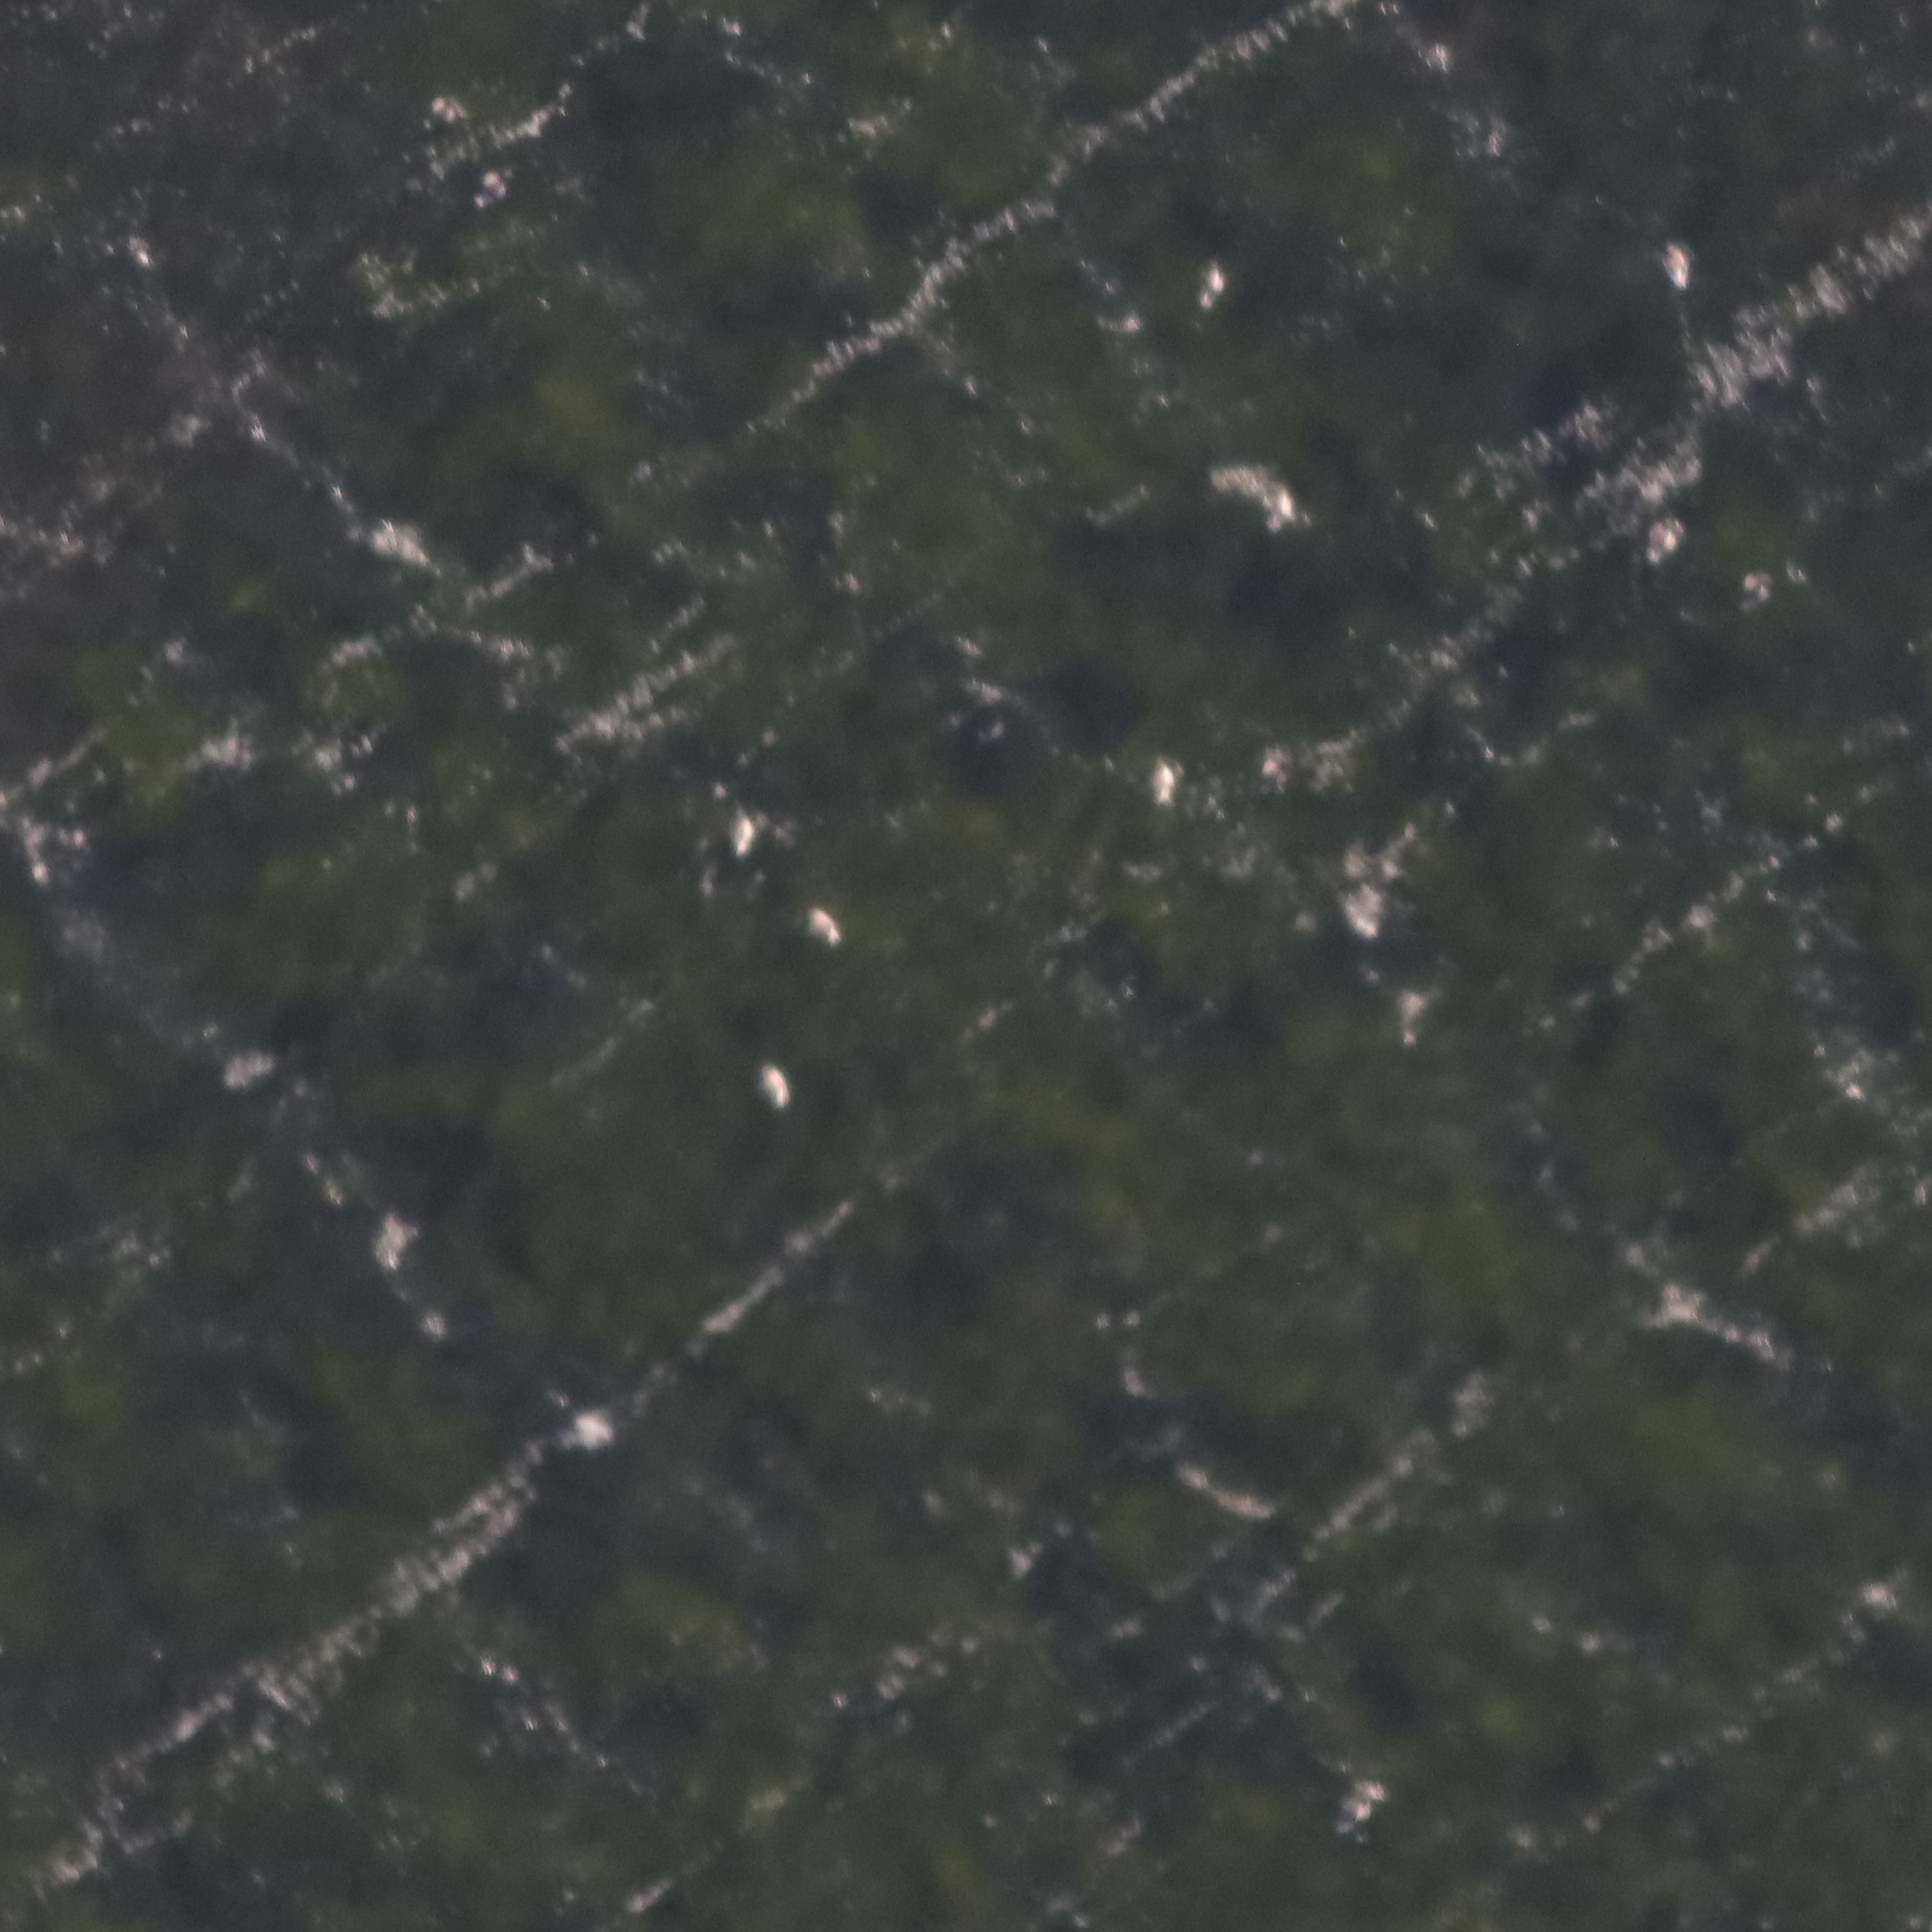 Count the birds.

13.